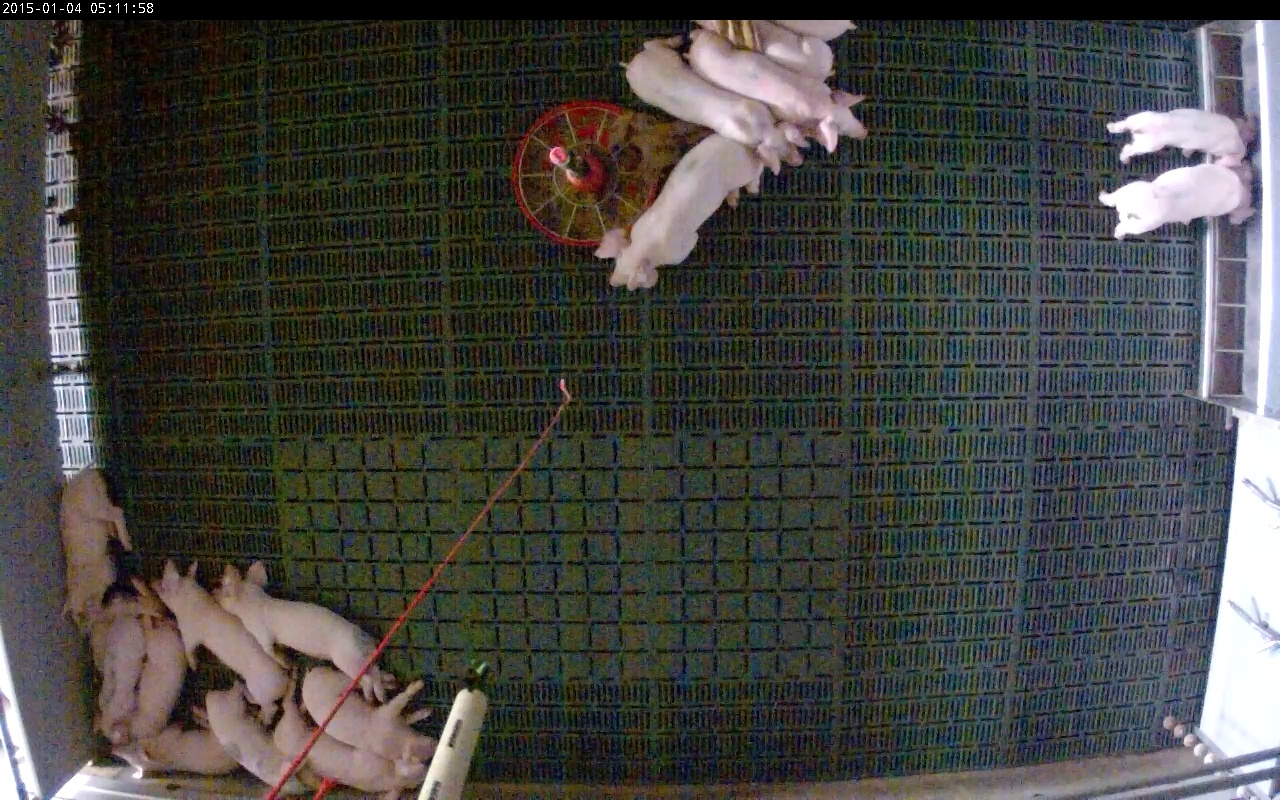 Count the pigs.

17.